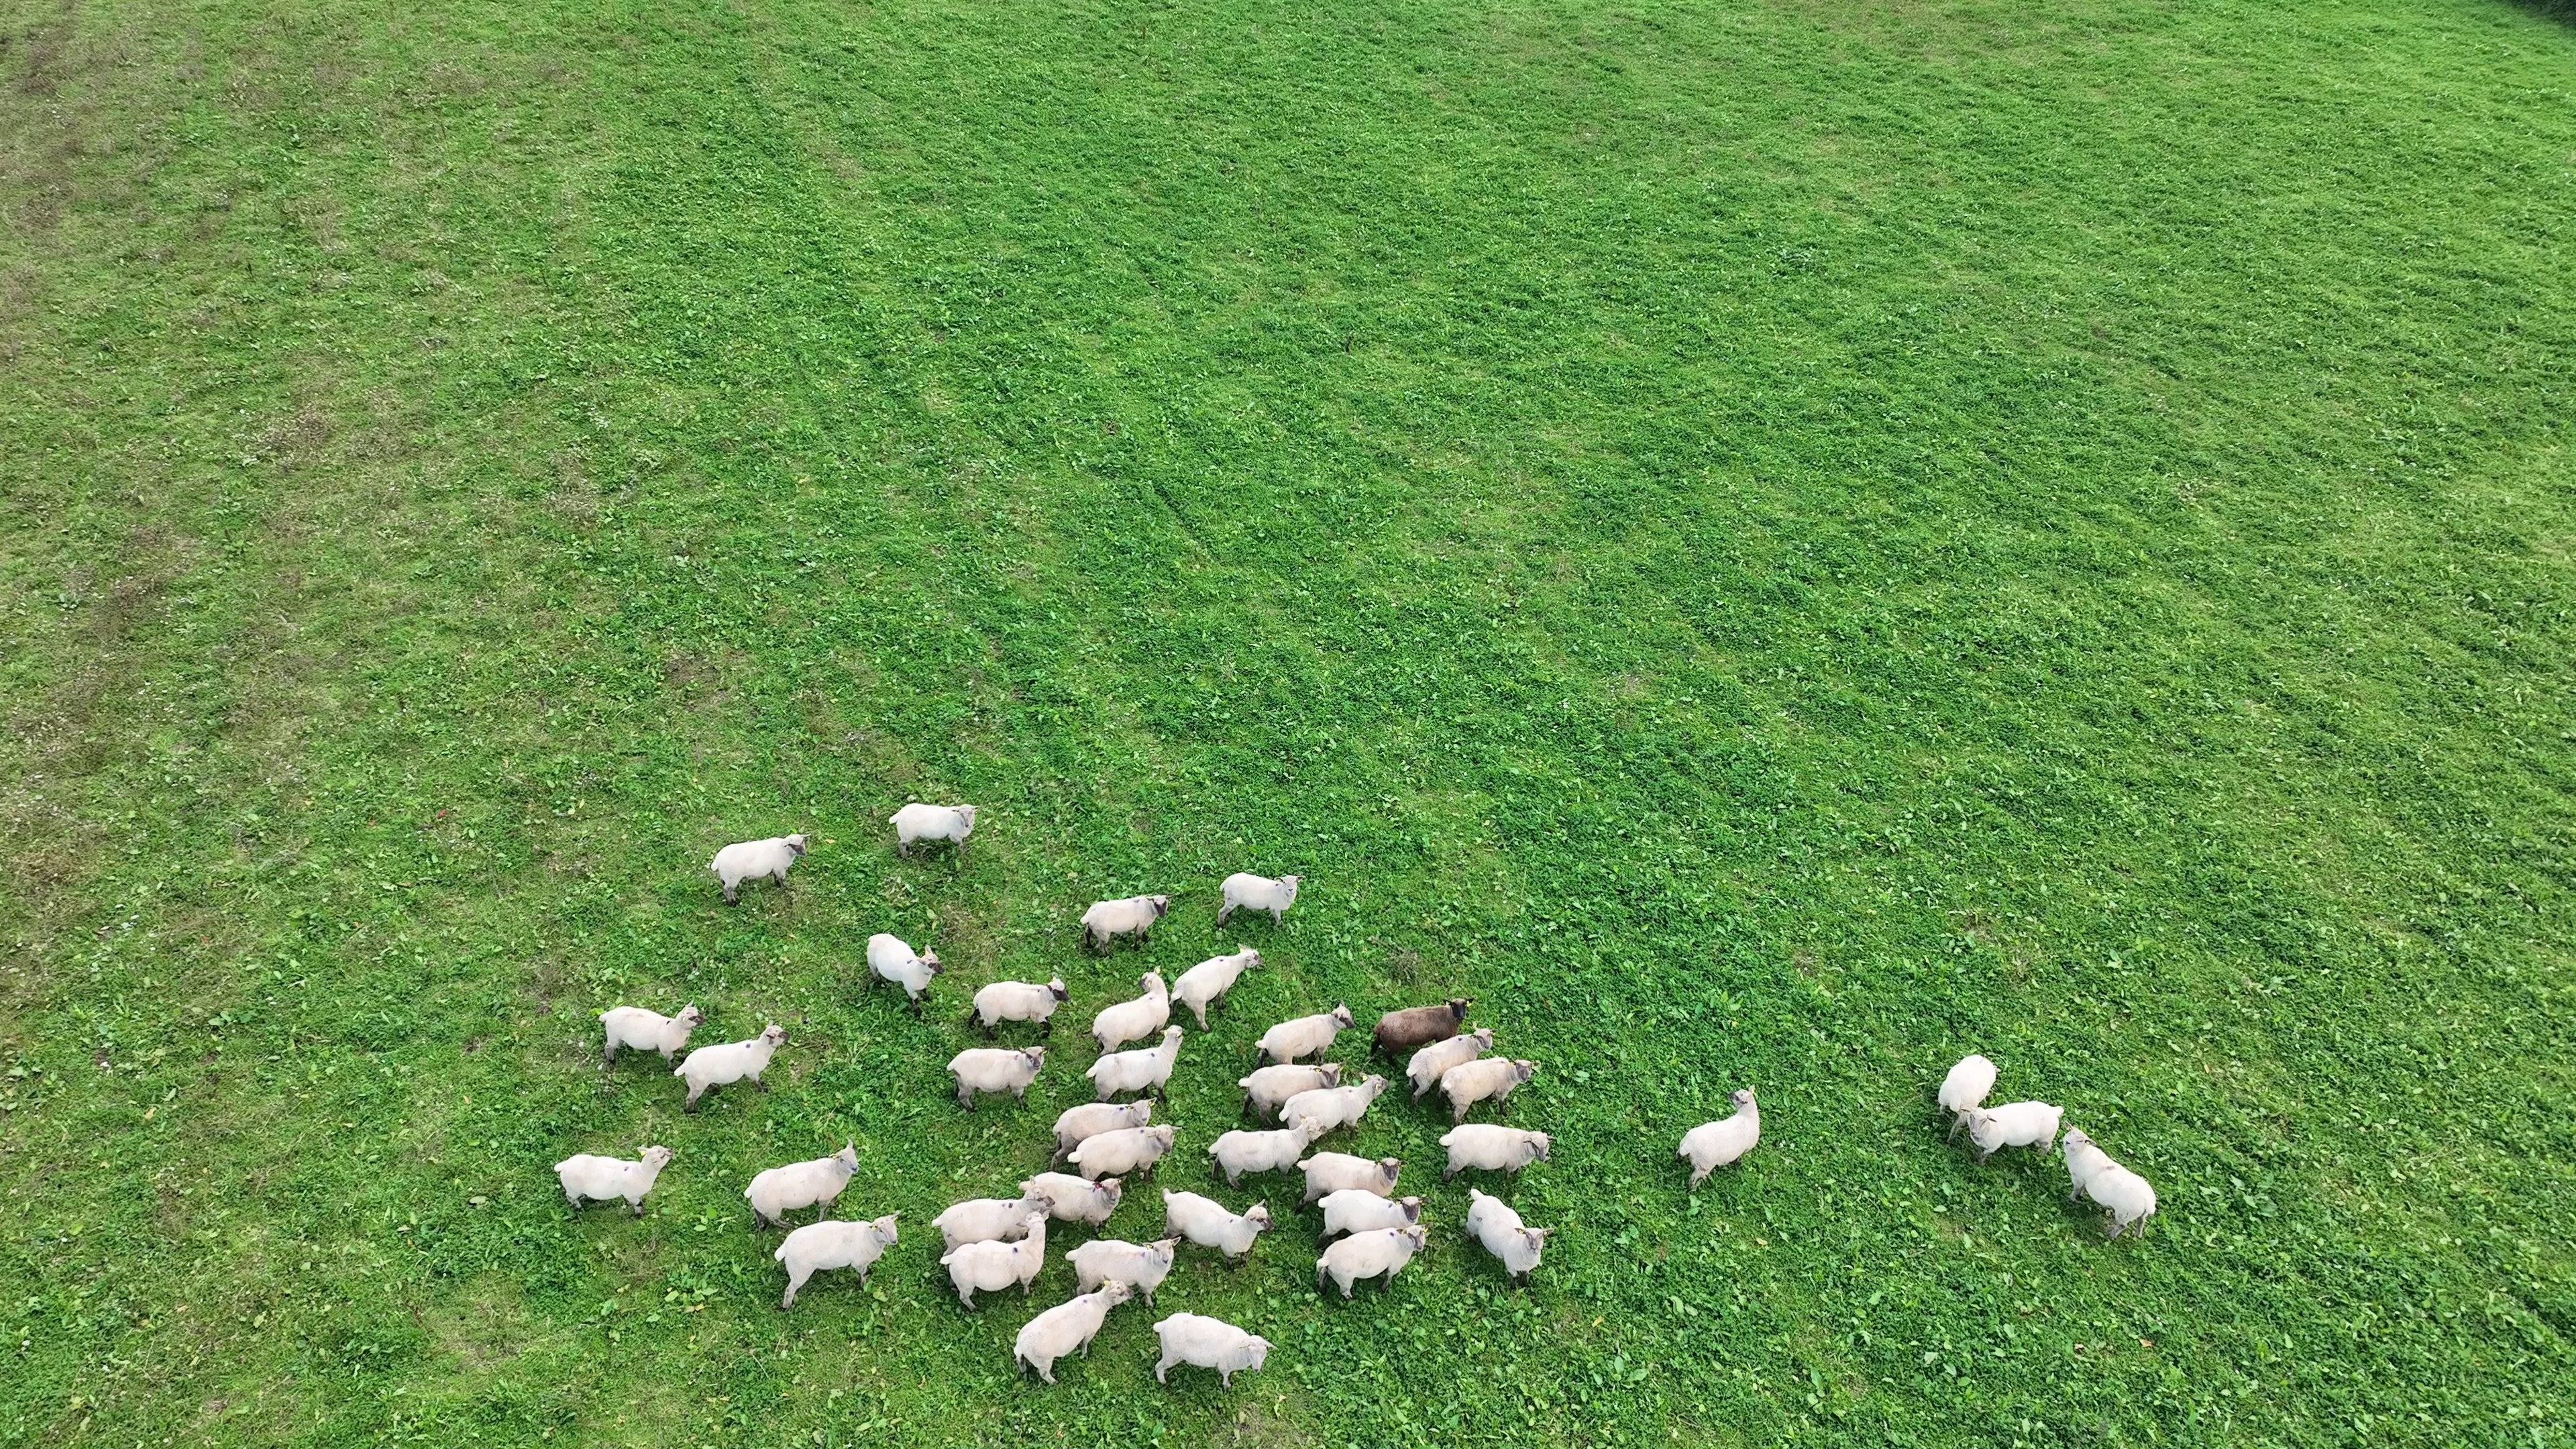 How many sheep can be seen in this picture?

40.